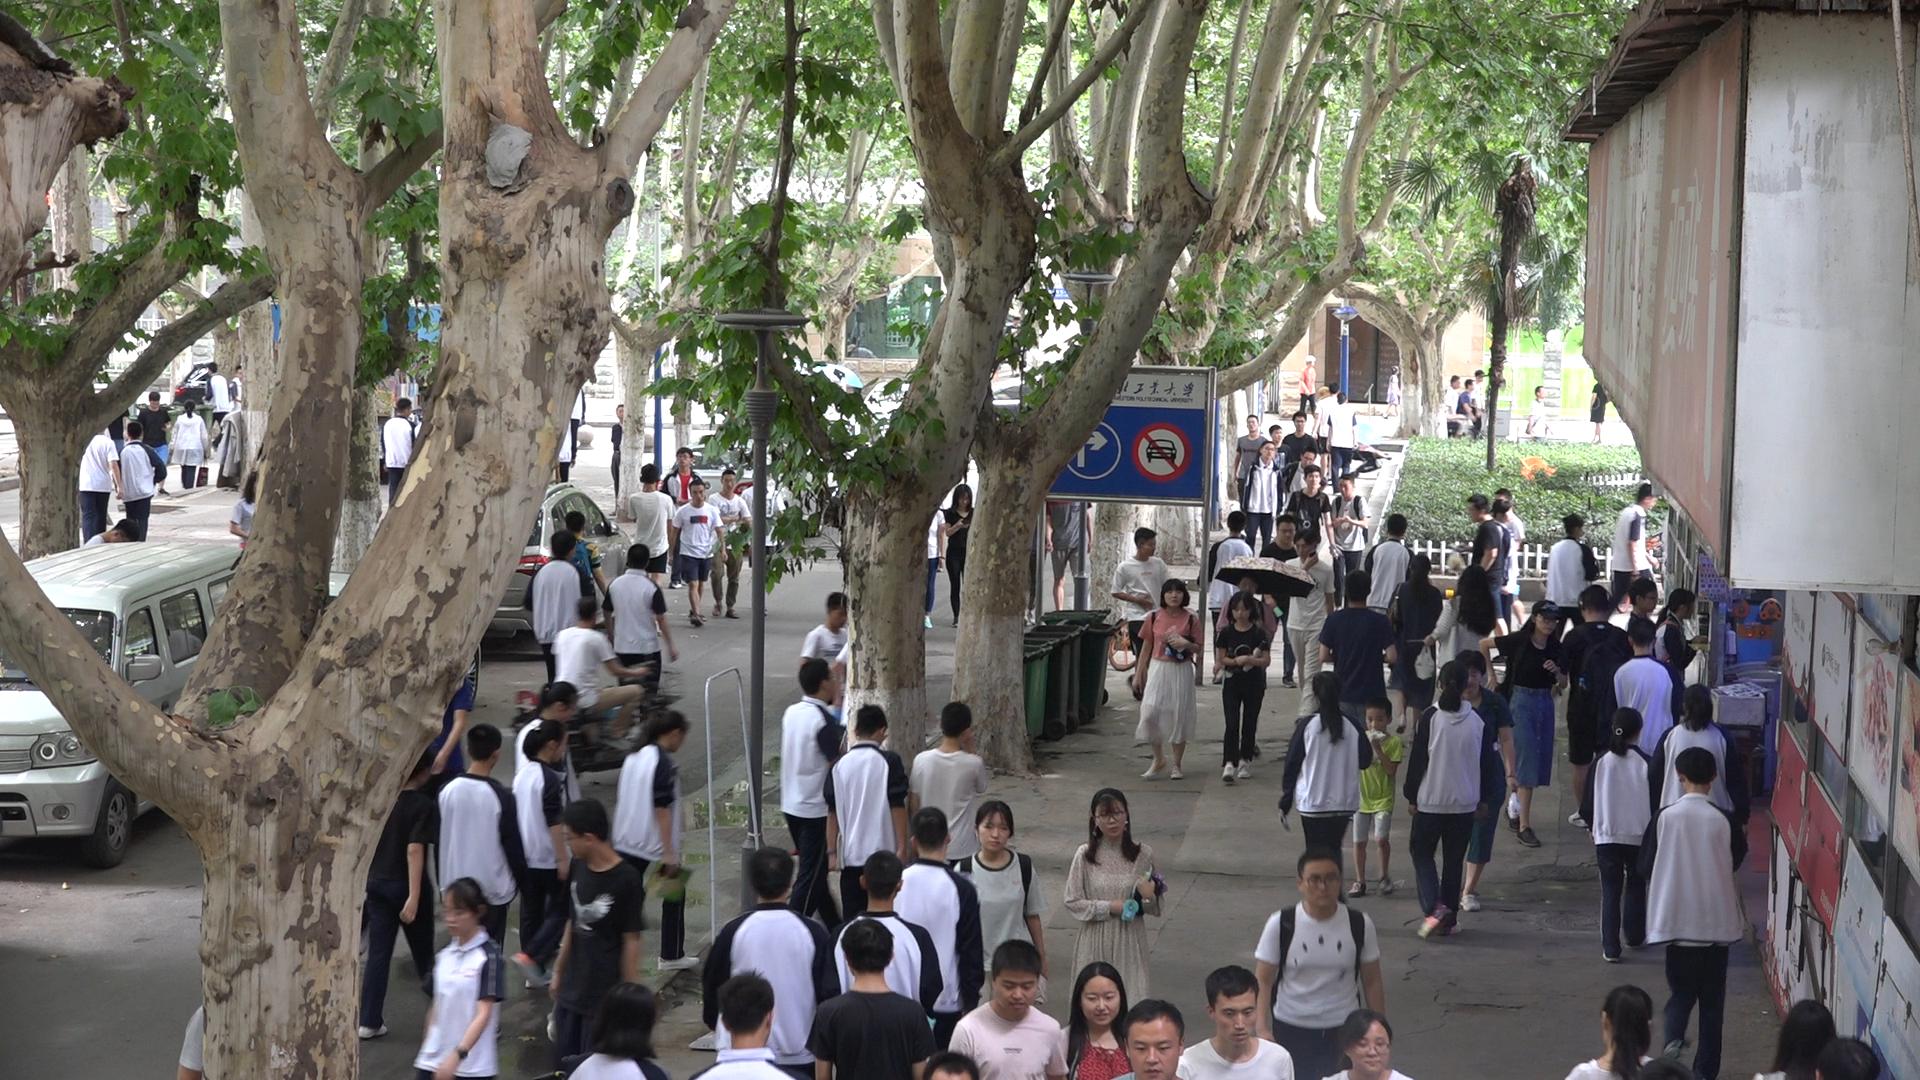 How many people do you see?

93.